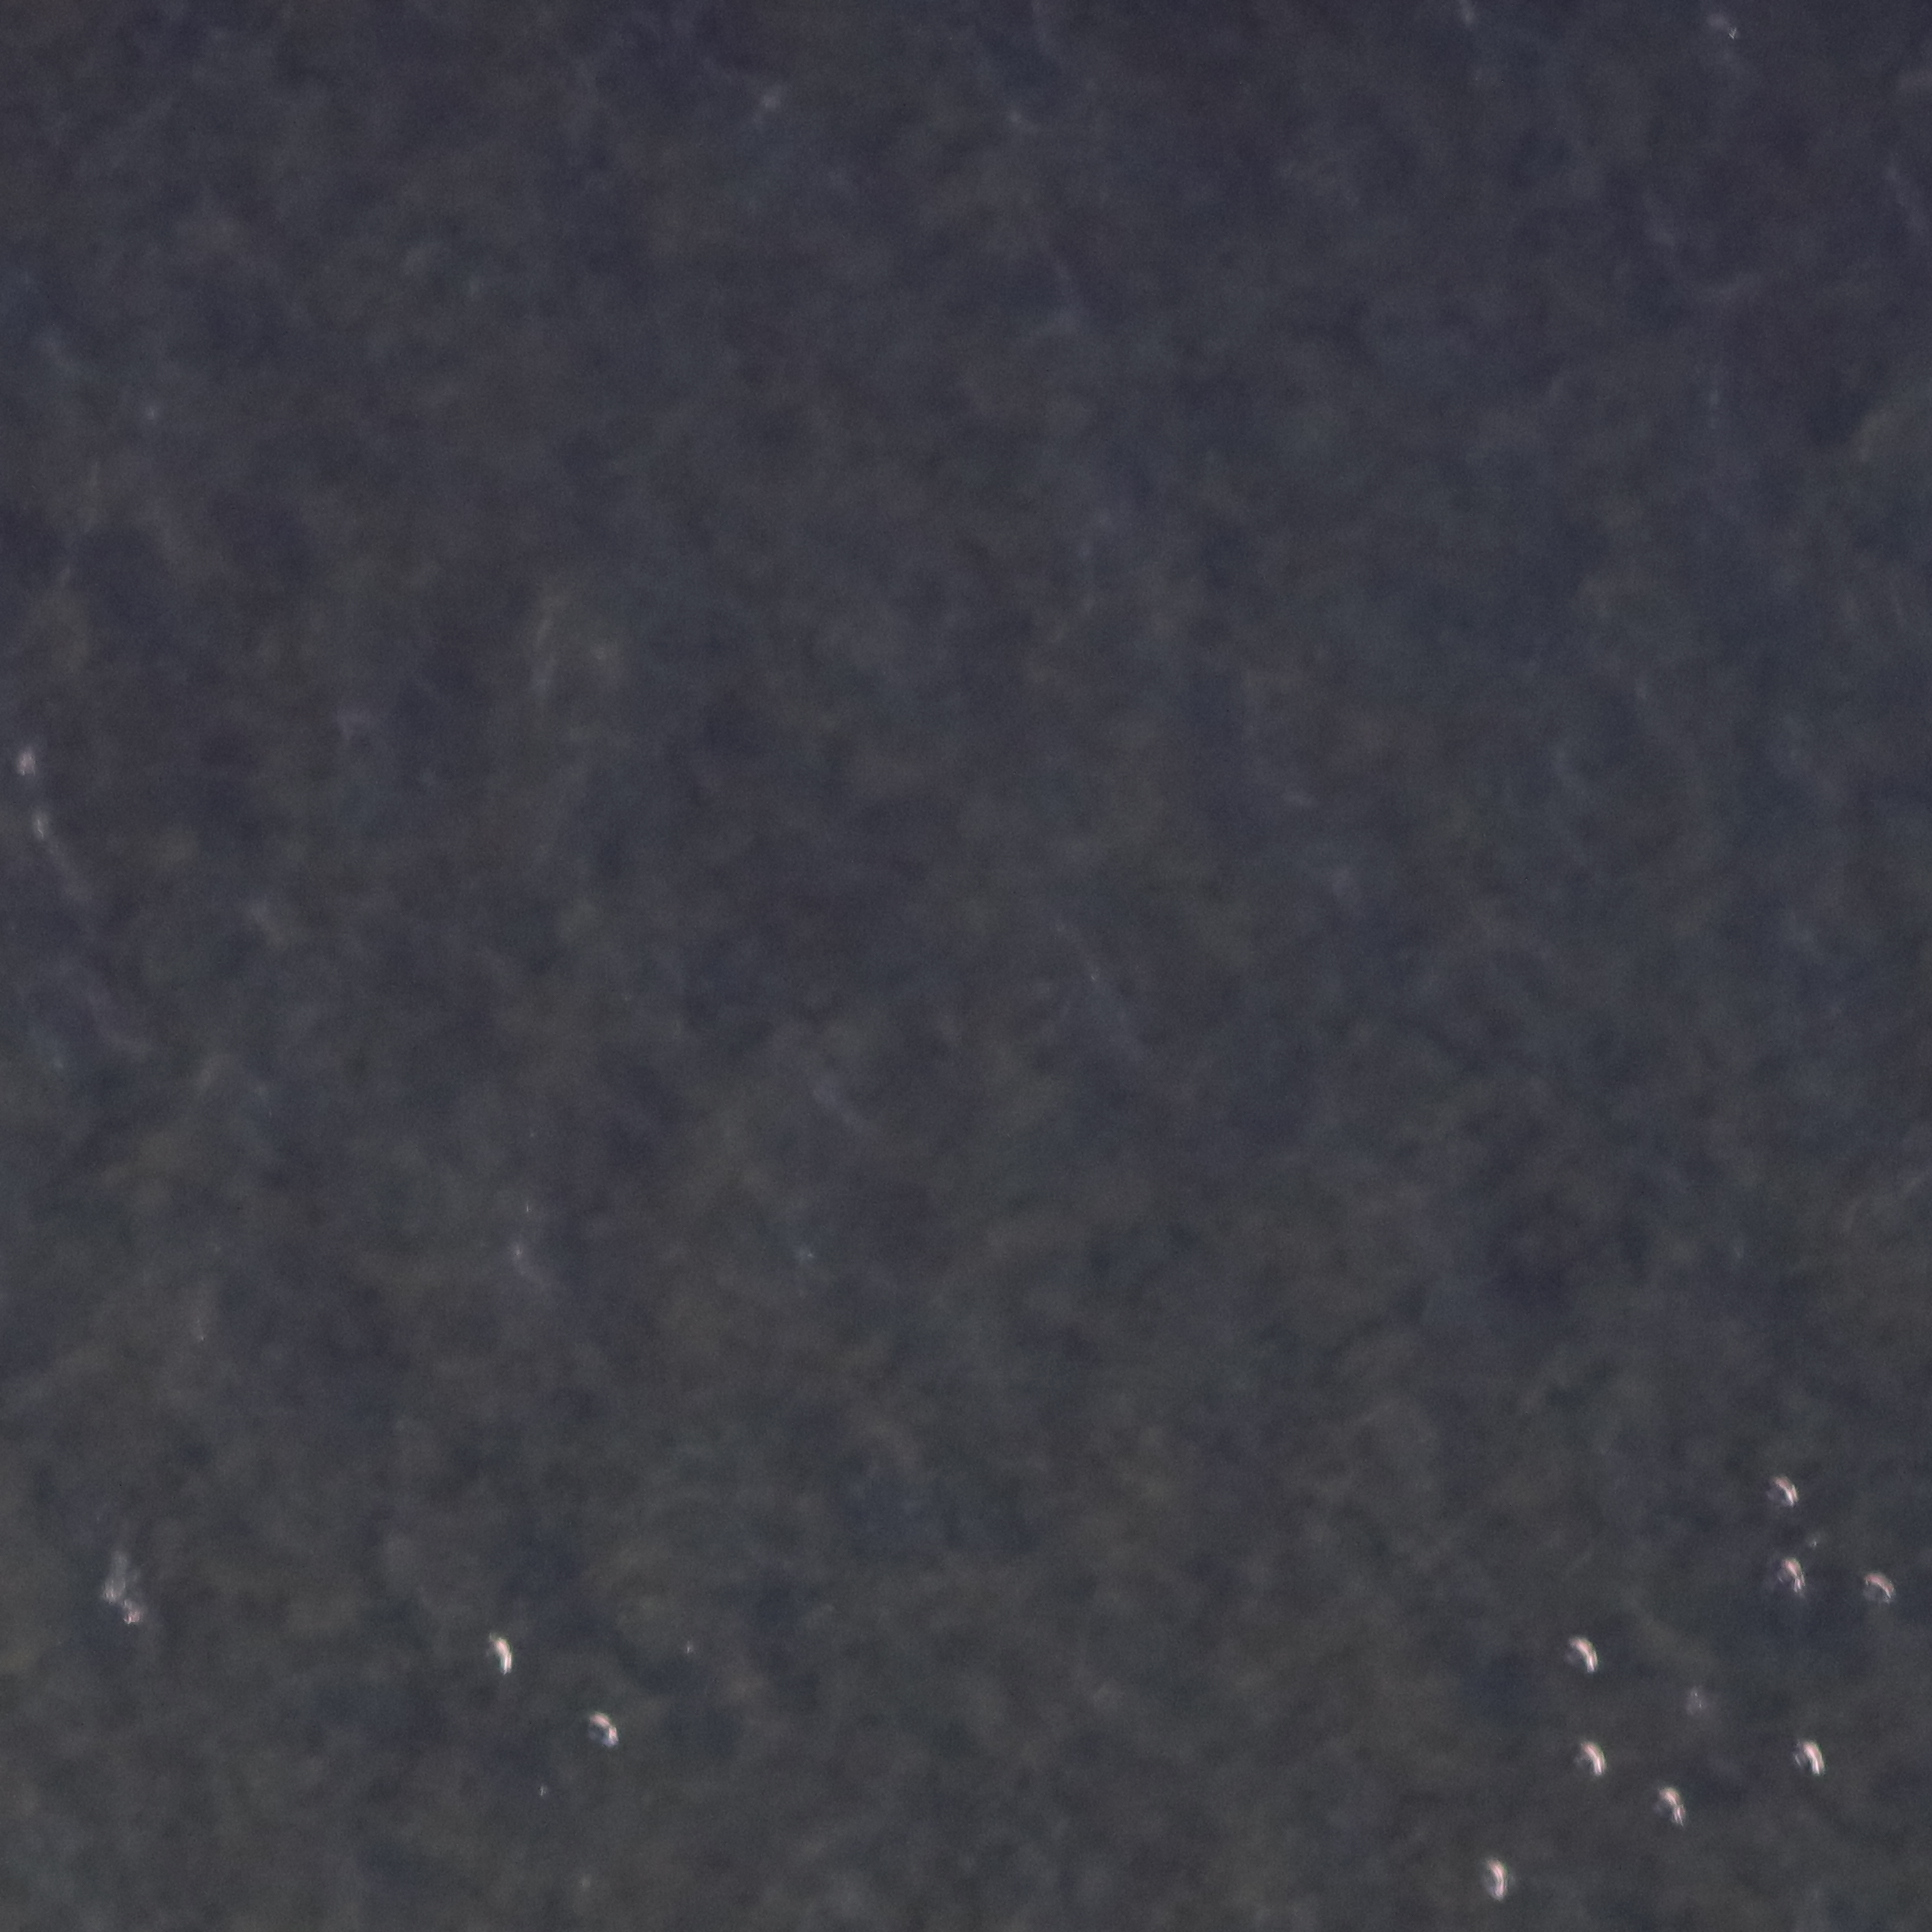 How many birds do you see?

10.